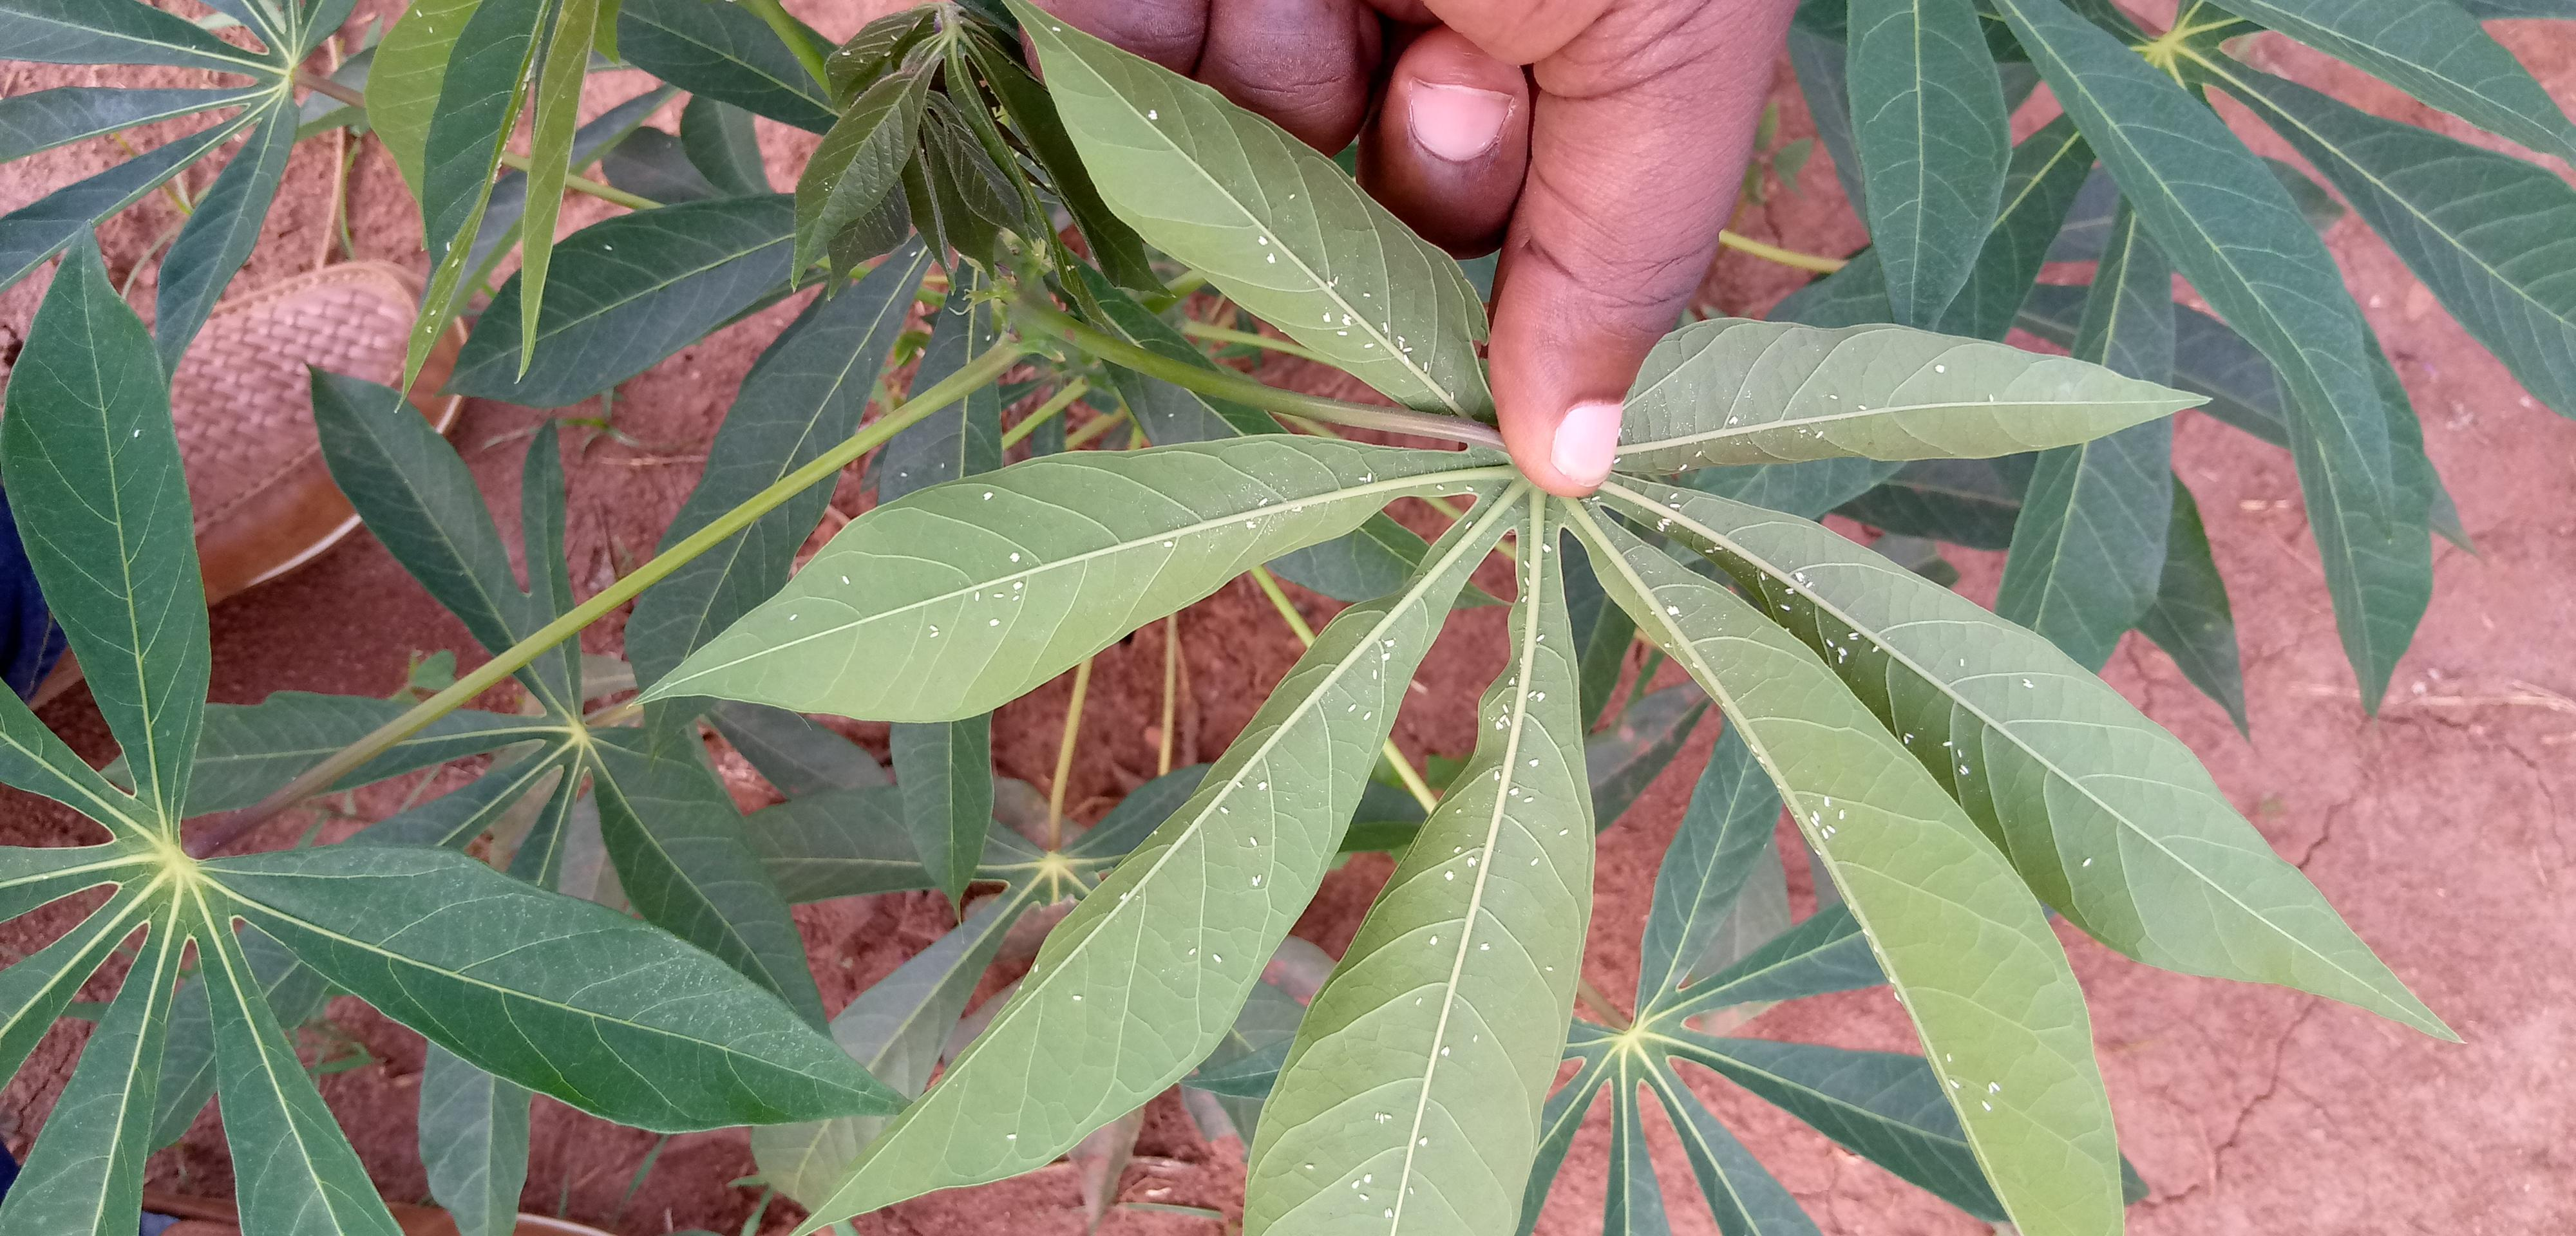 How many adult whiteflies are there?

186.